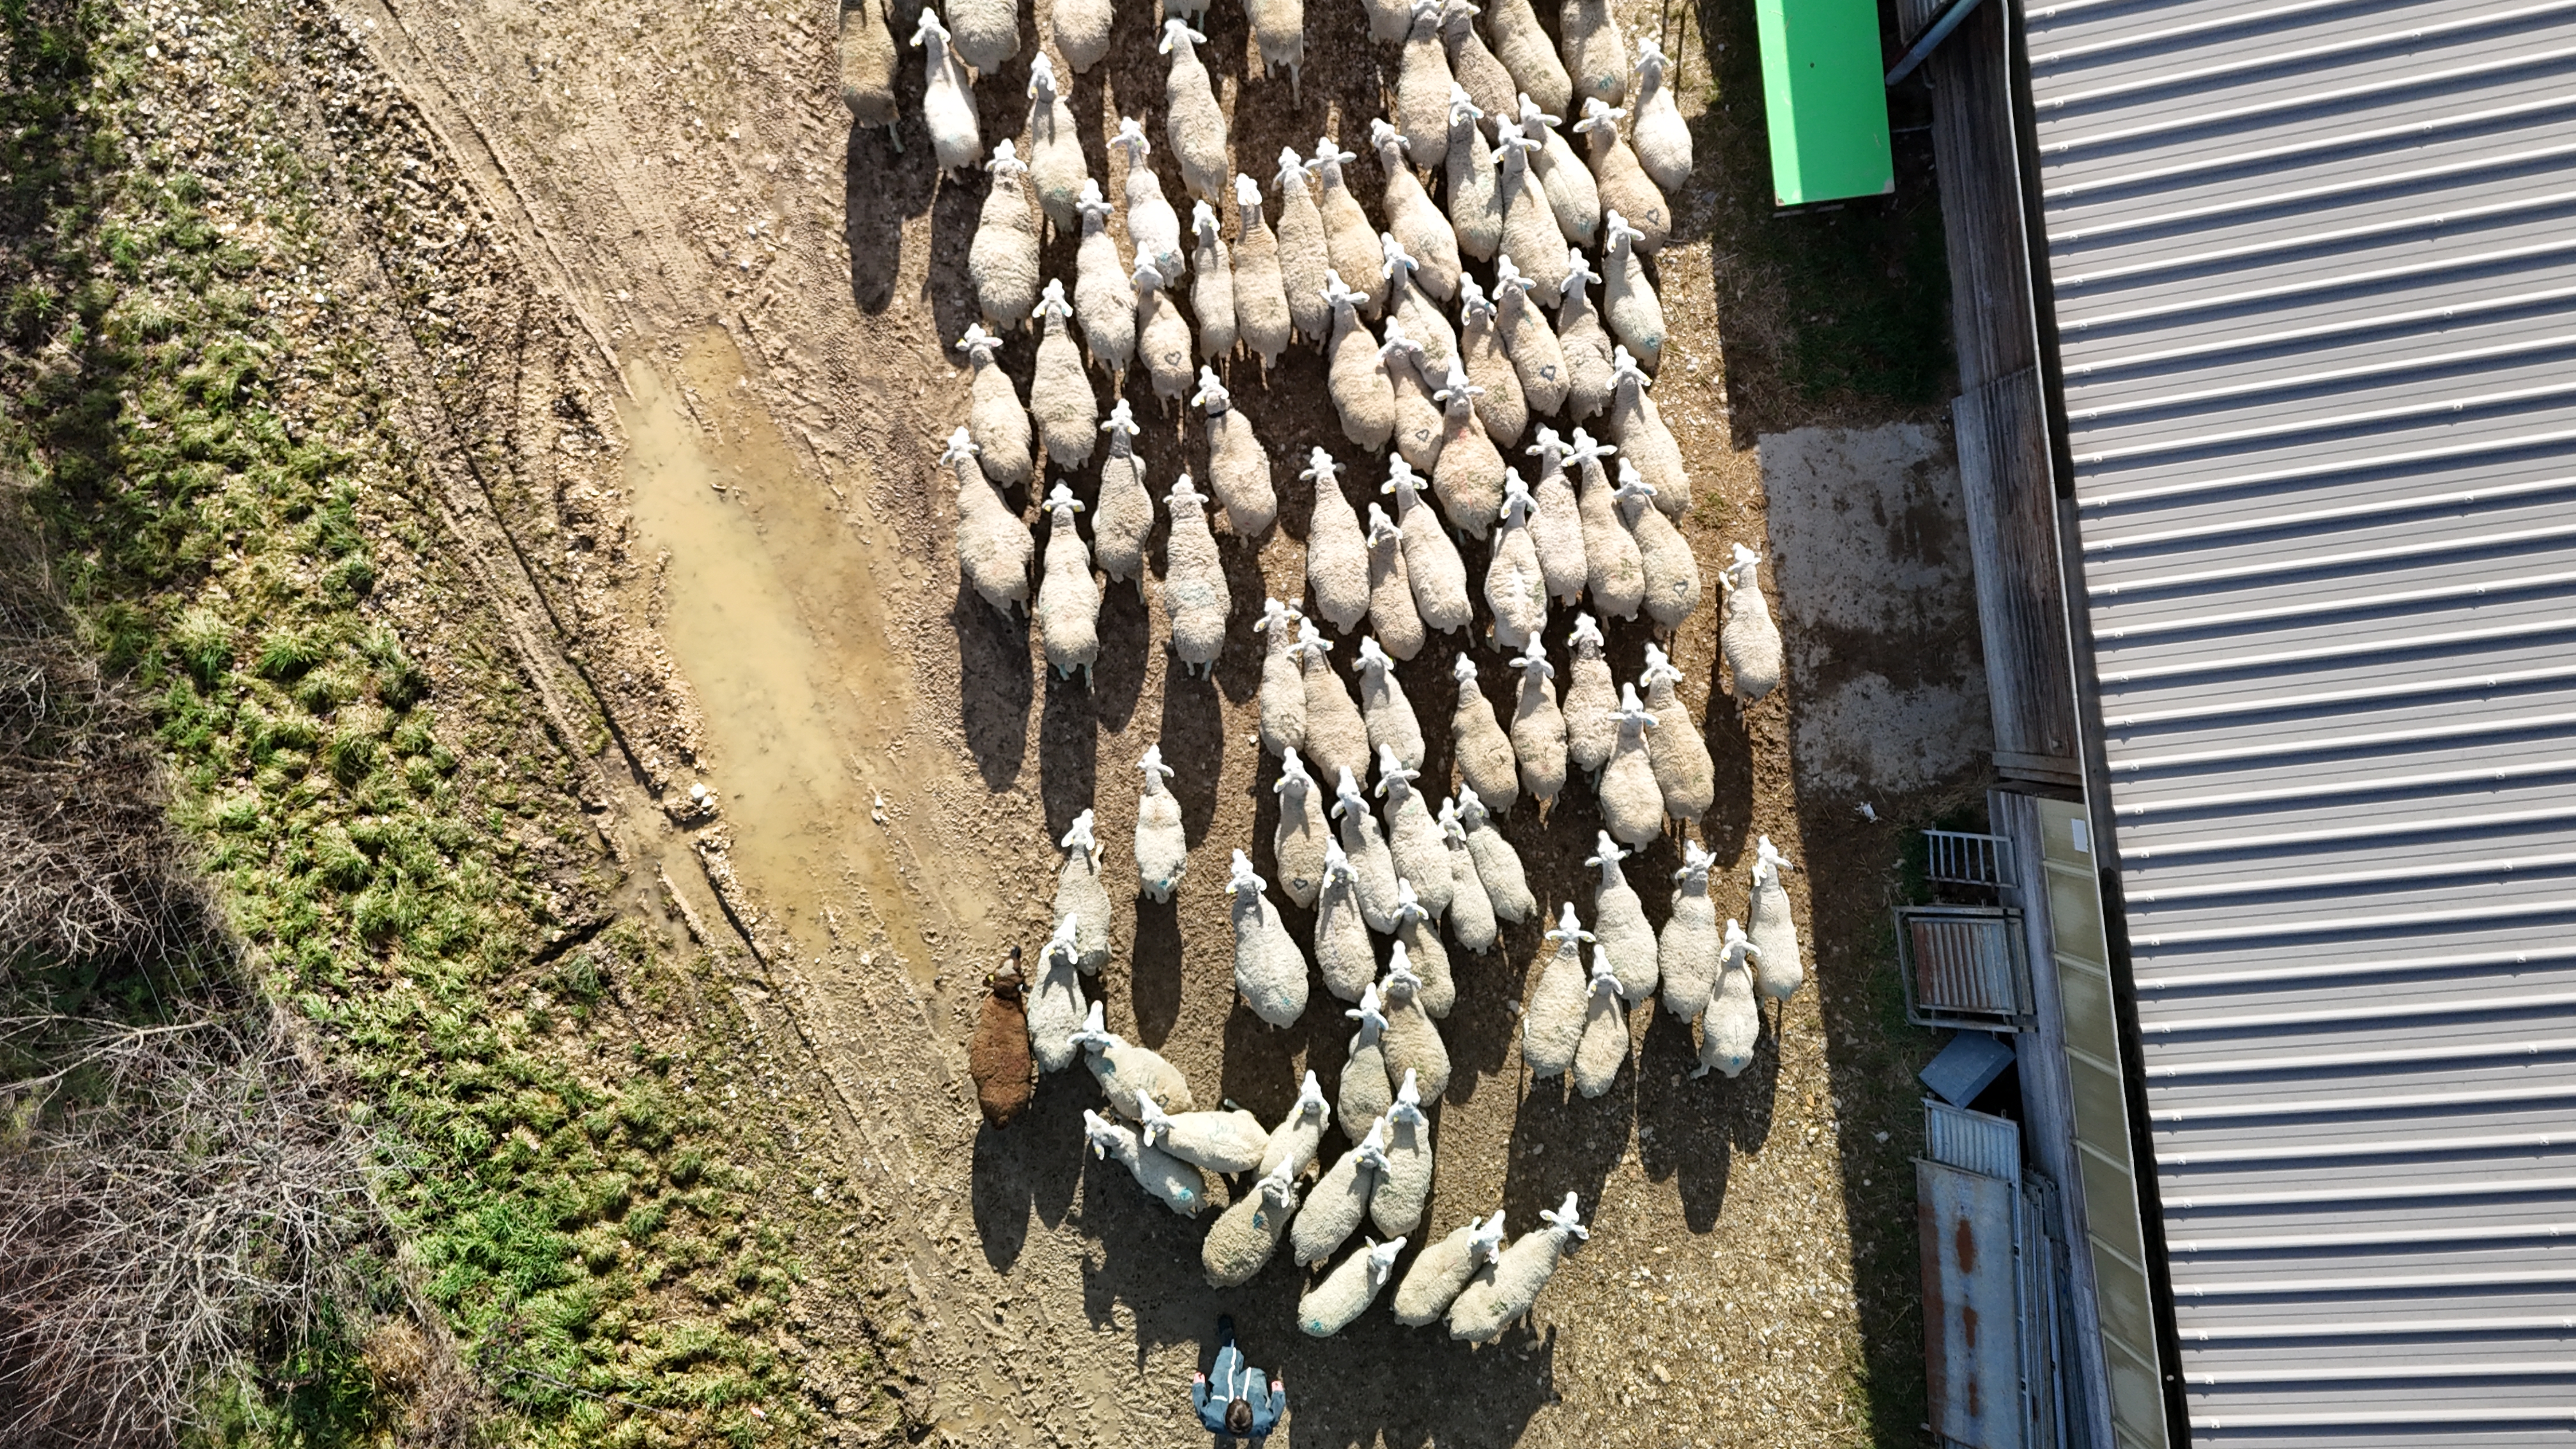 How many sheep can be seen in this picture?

88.